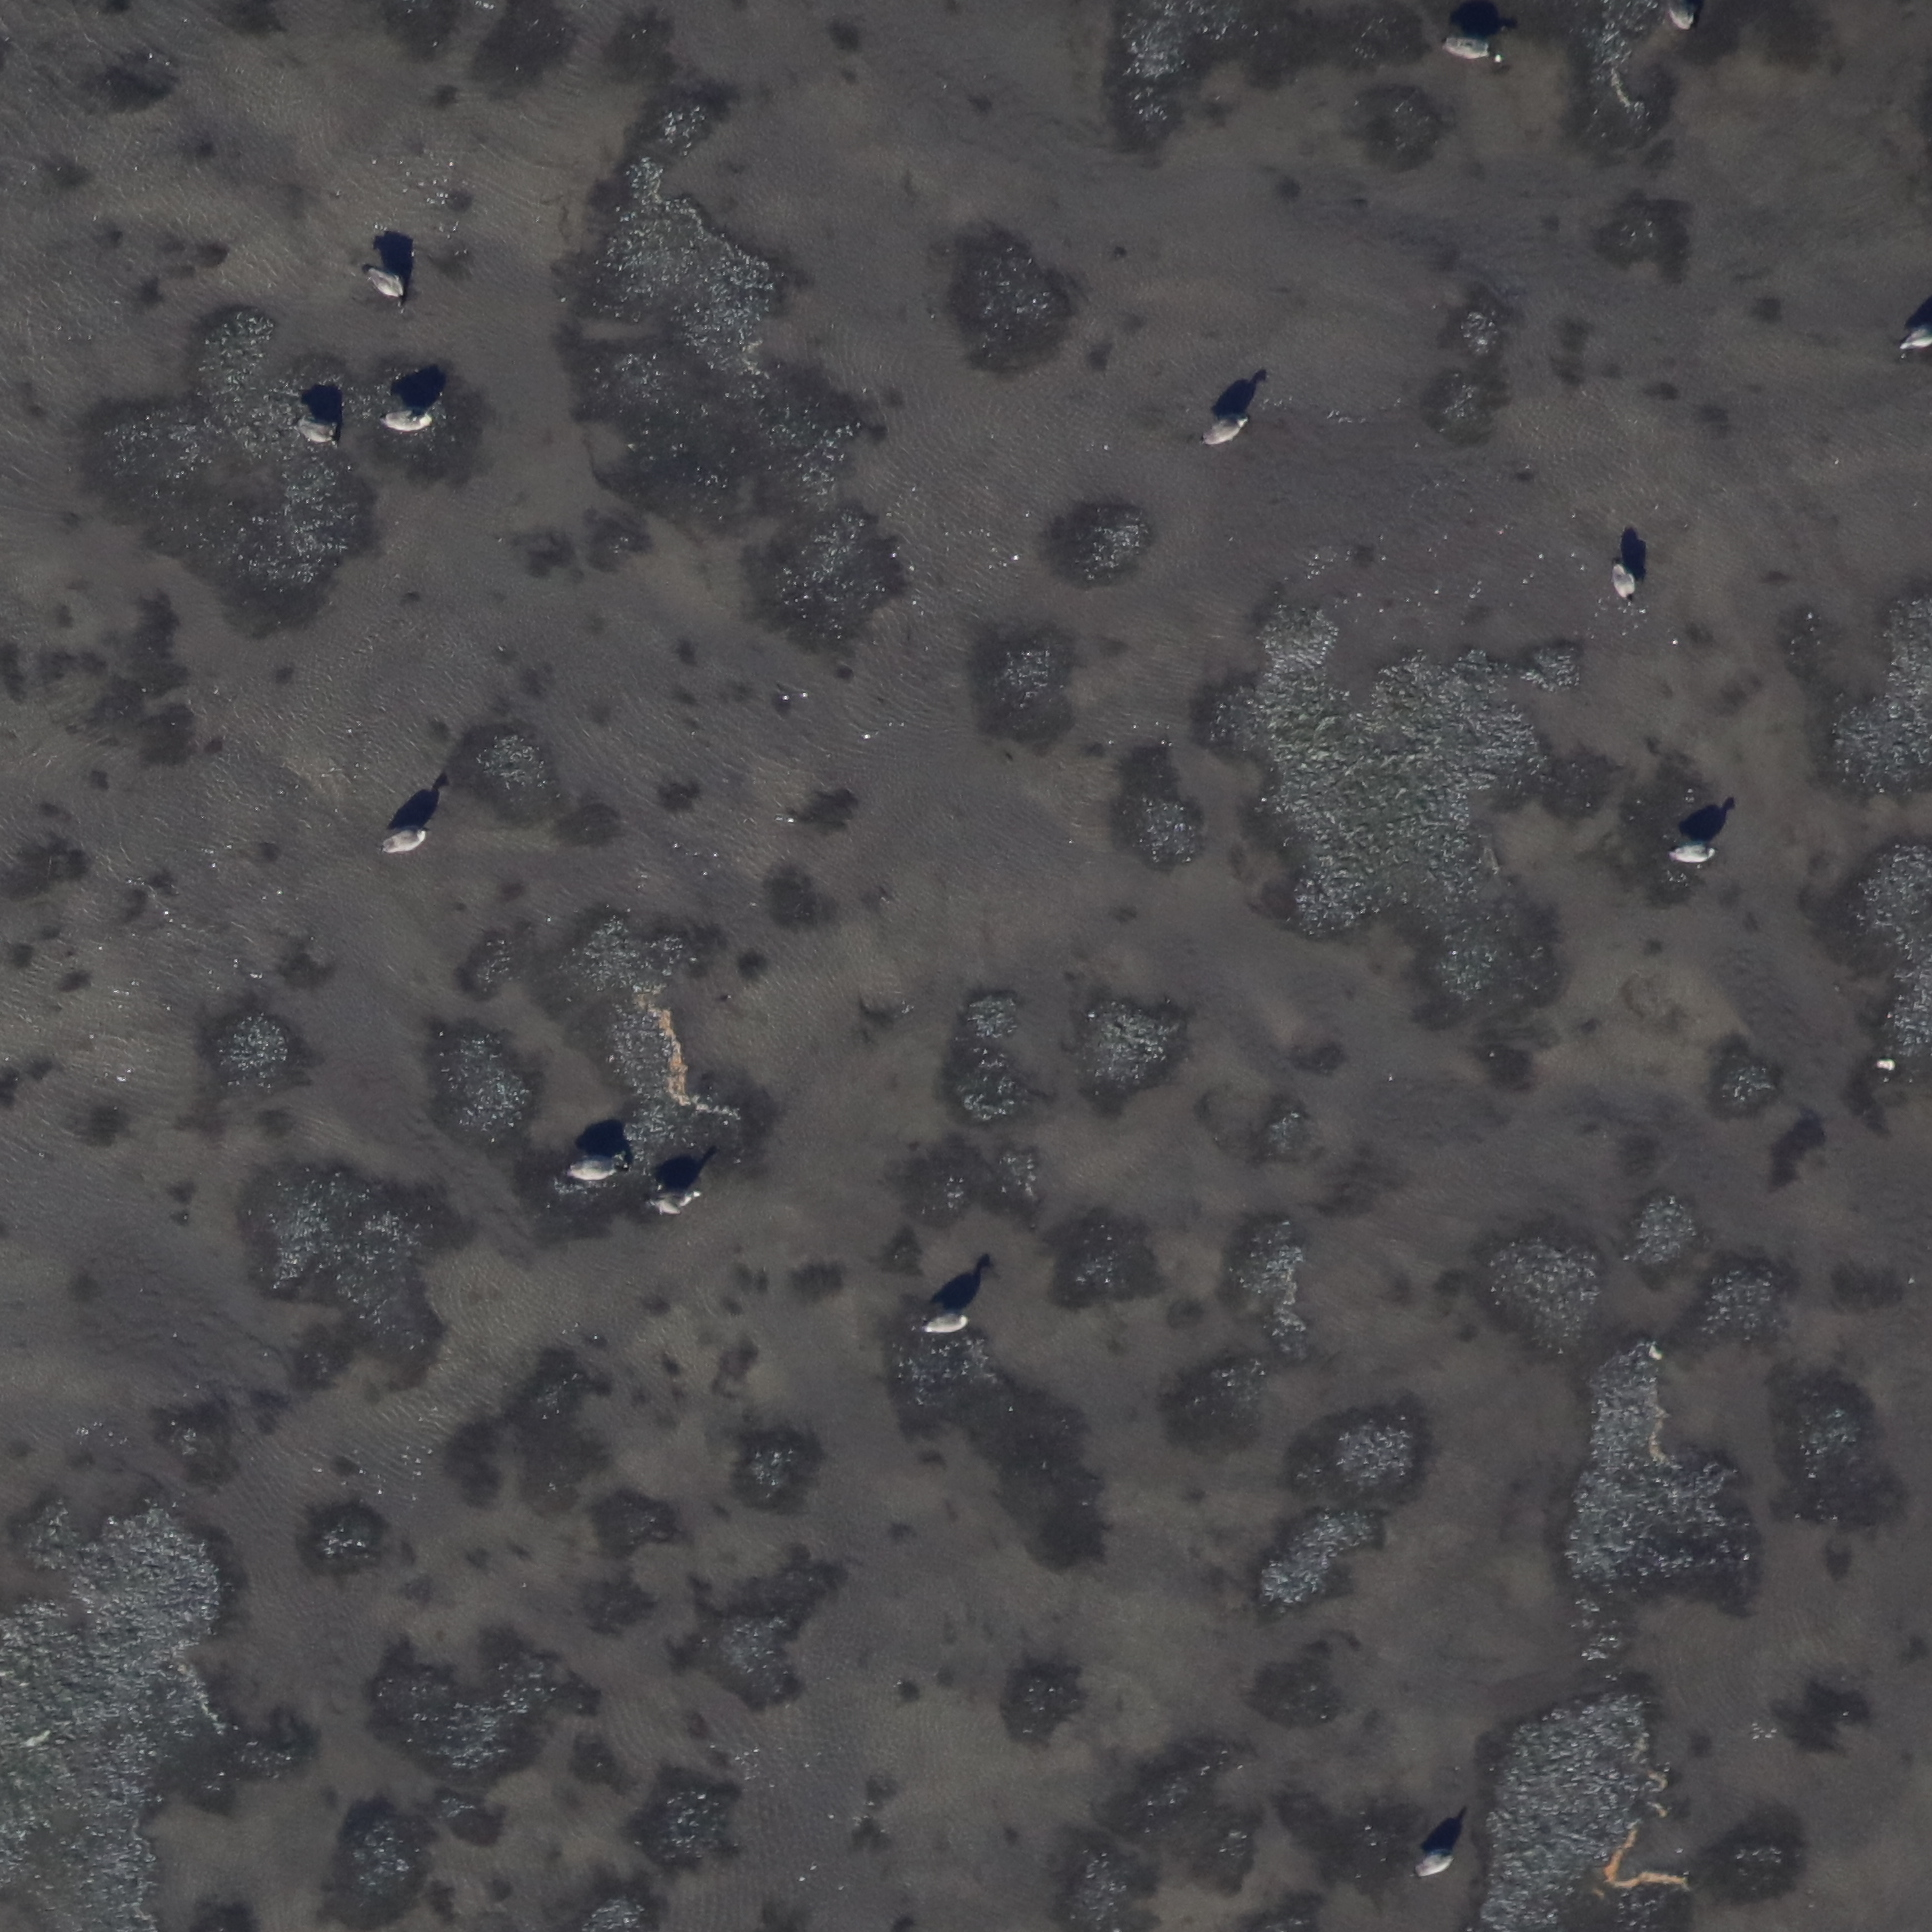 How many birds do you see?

14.